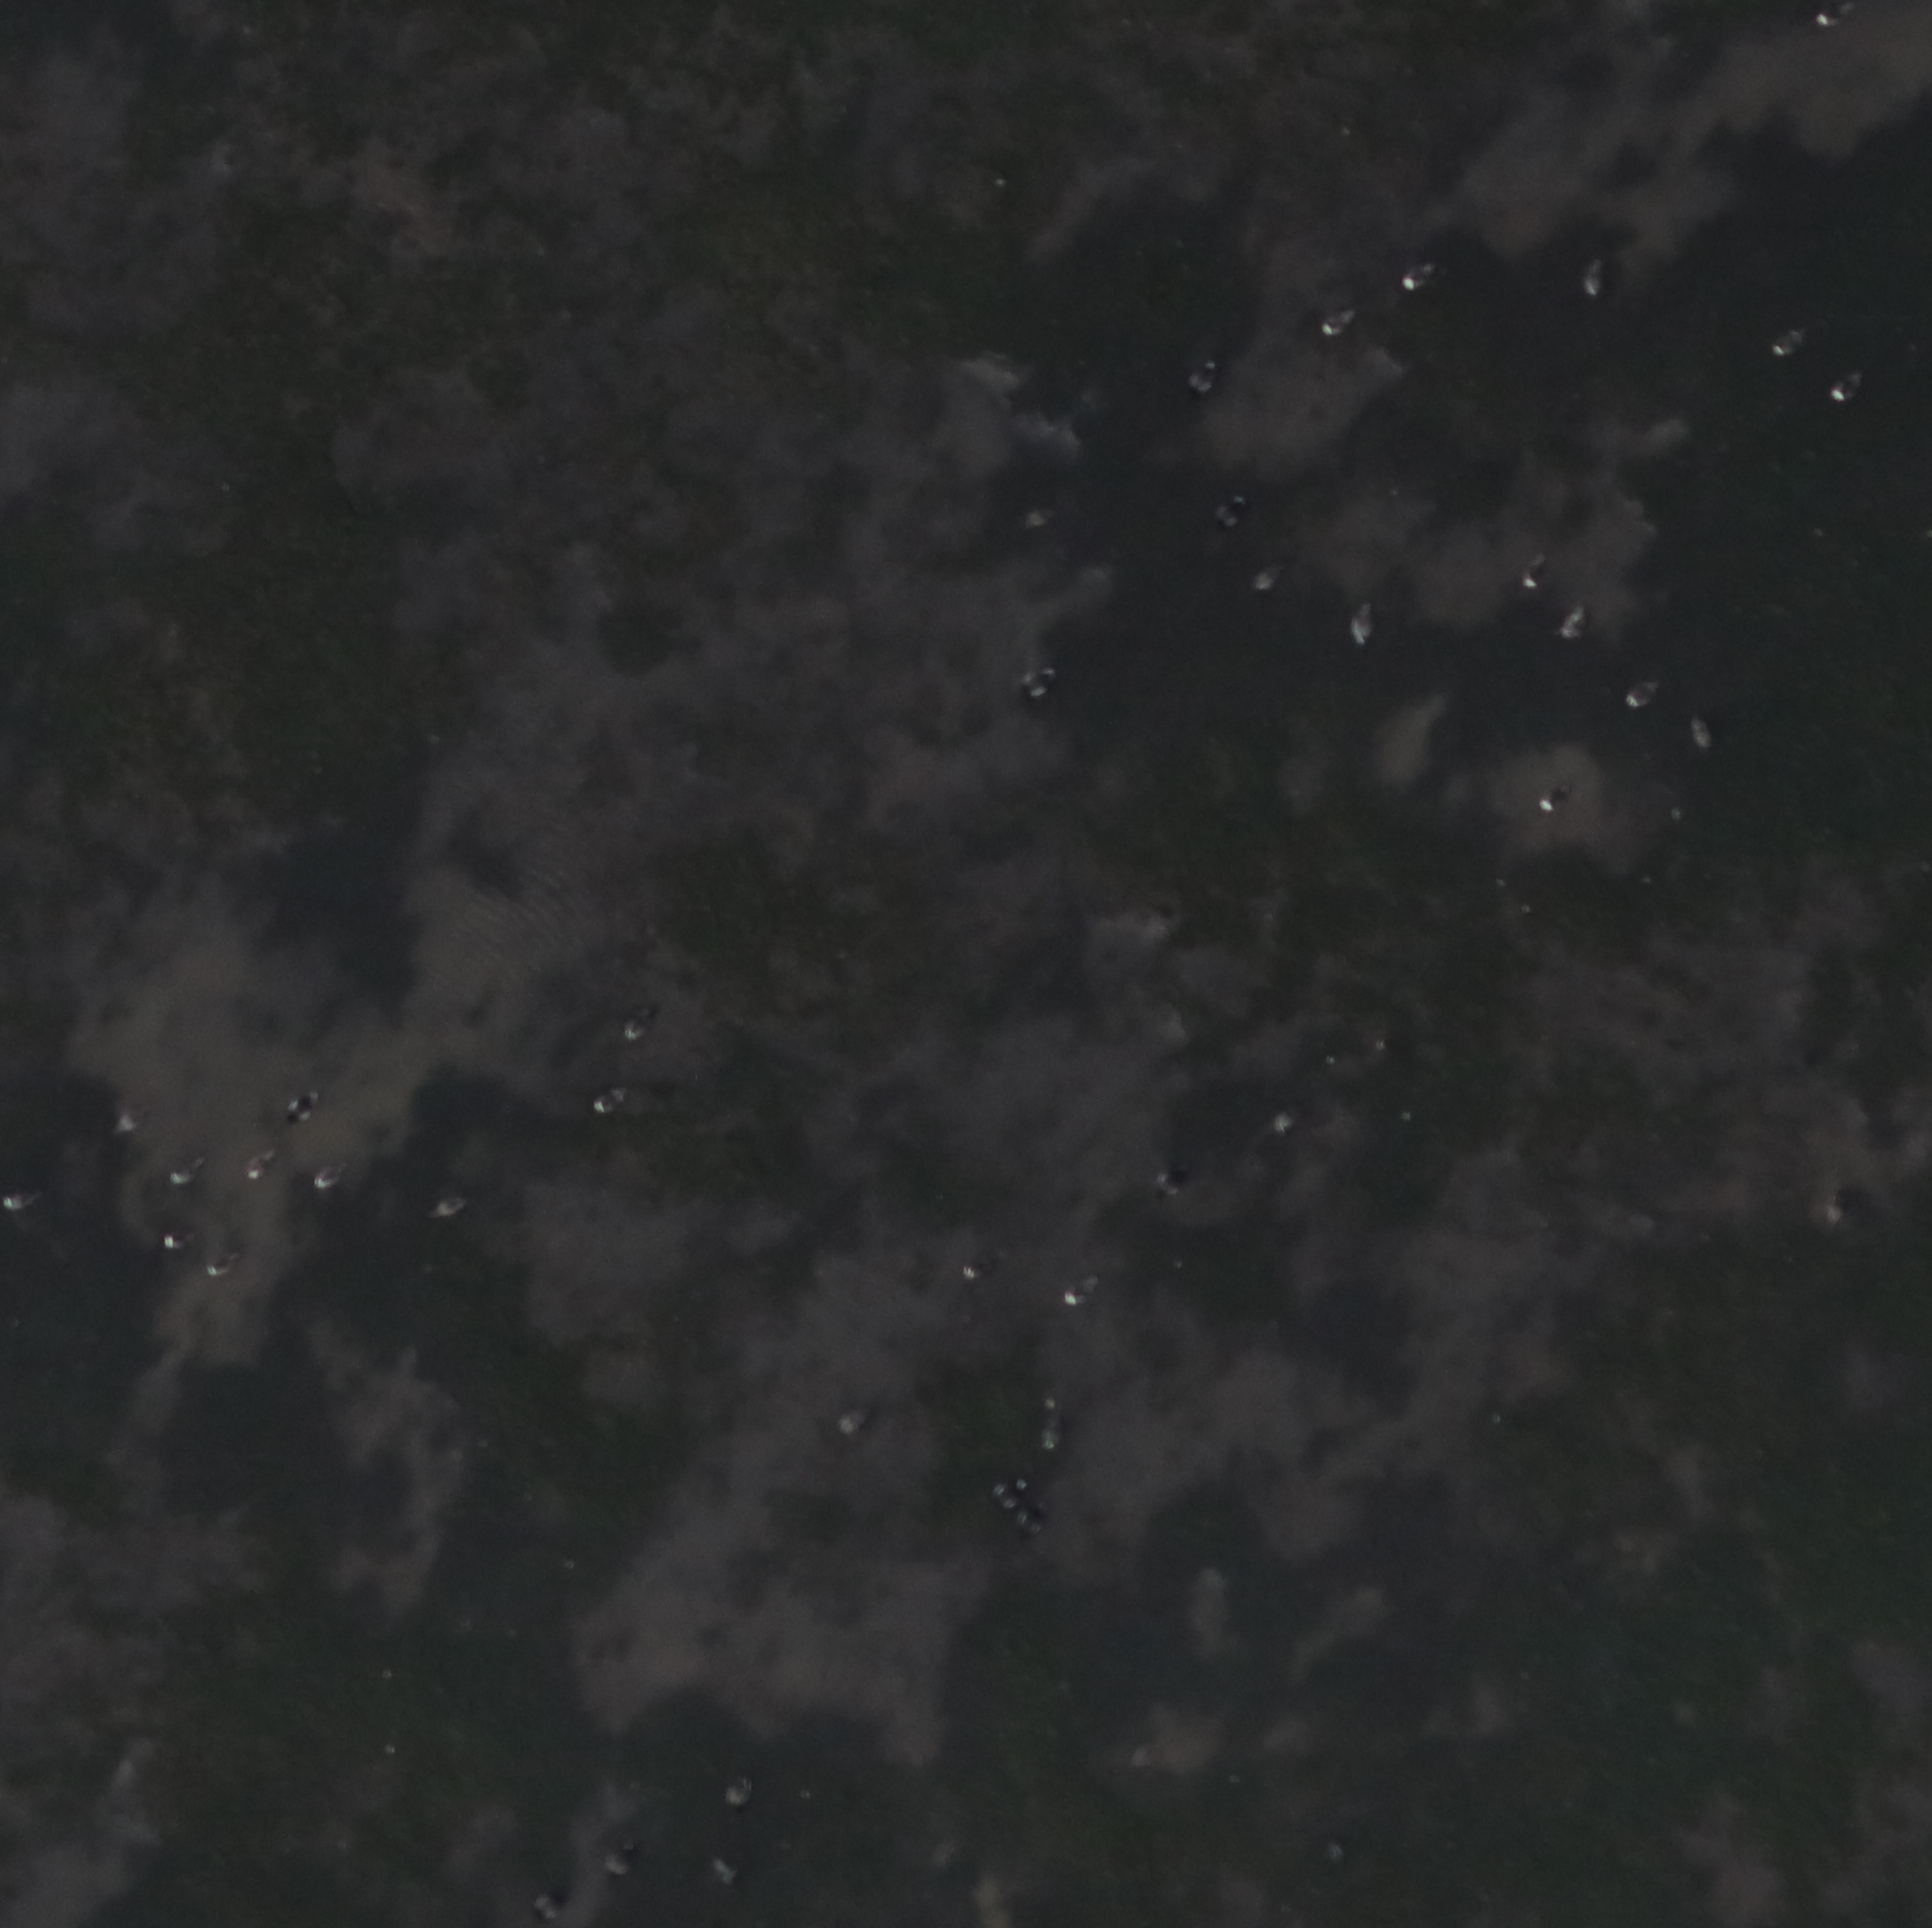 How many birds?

35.